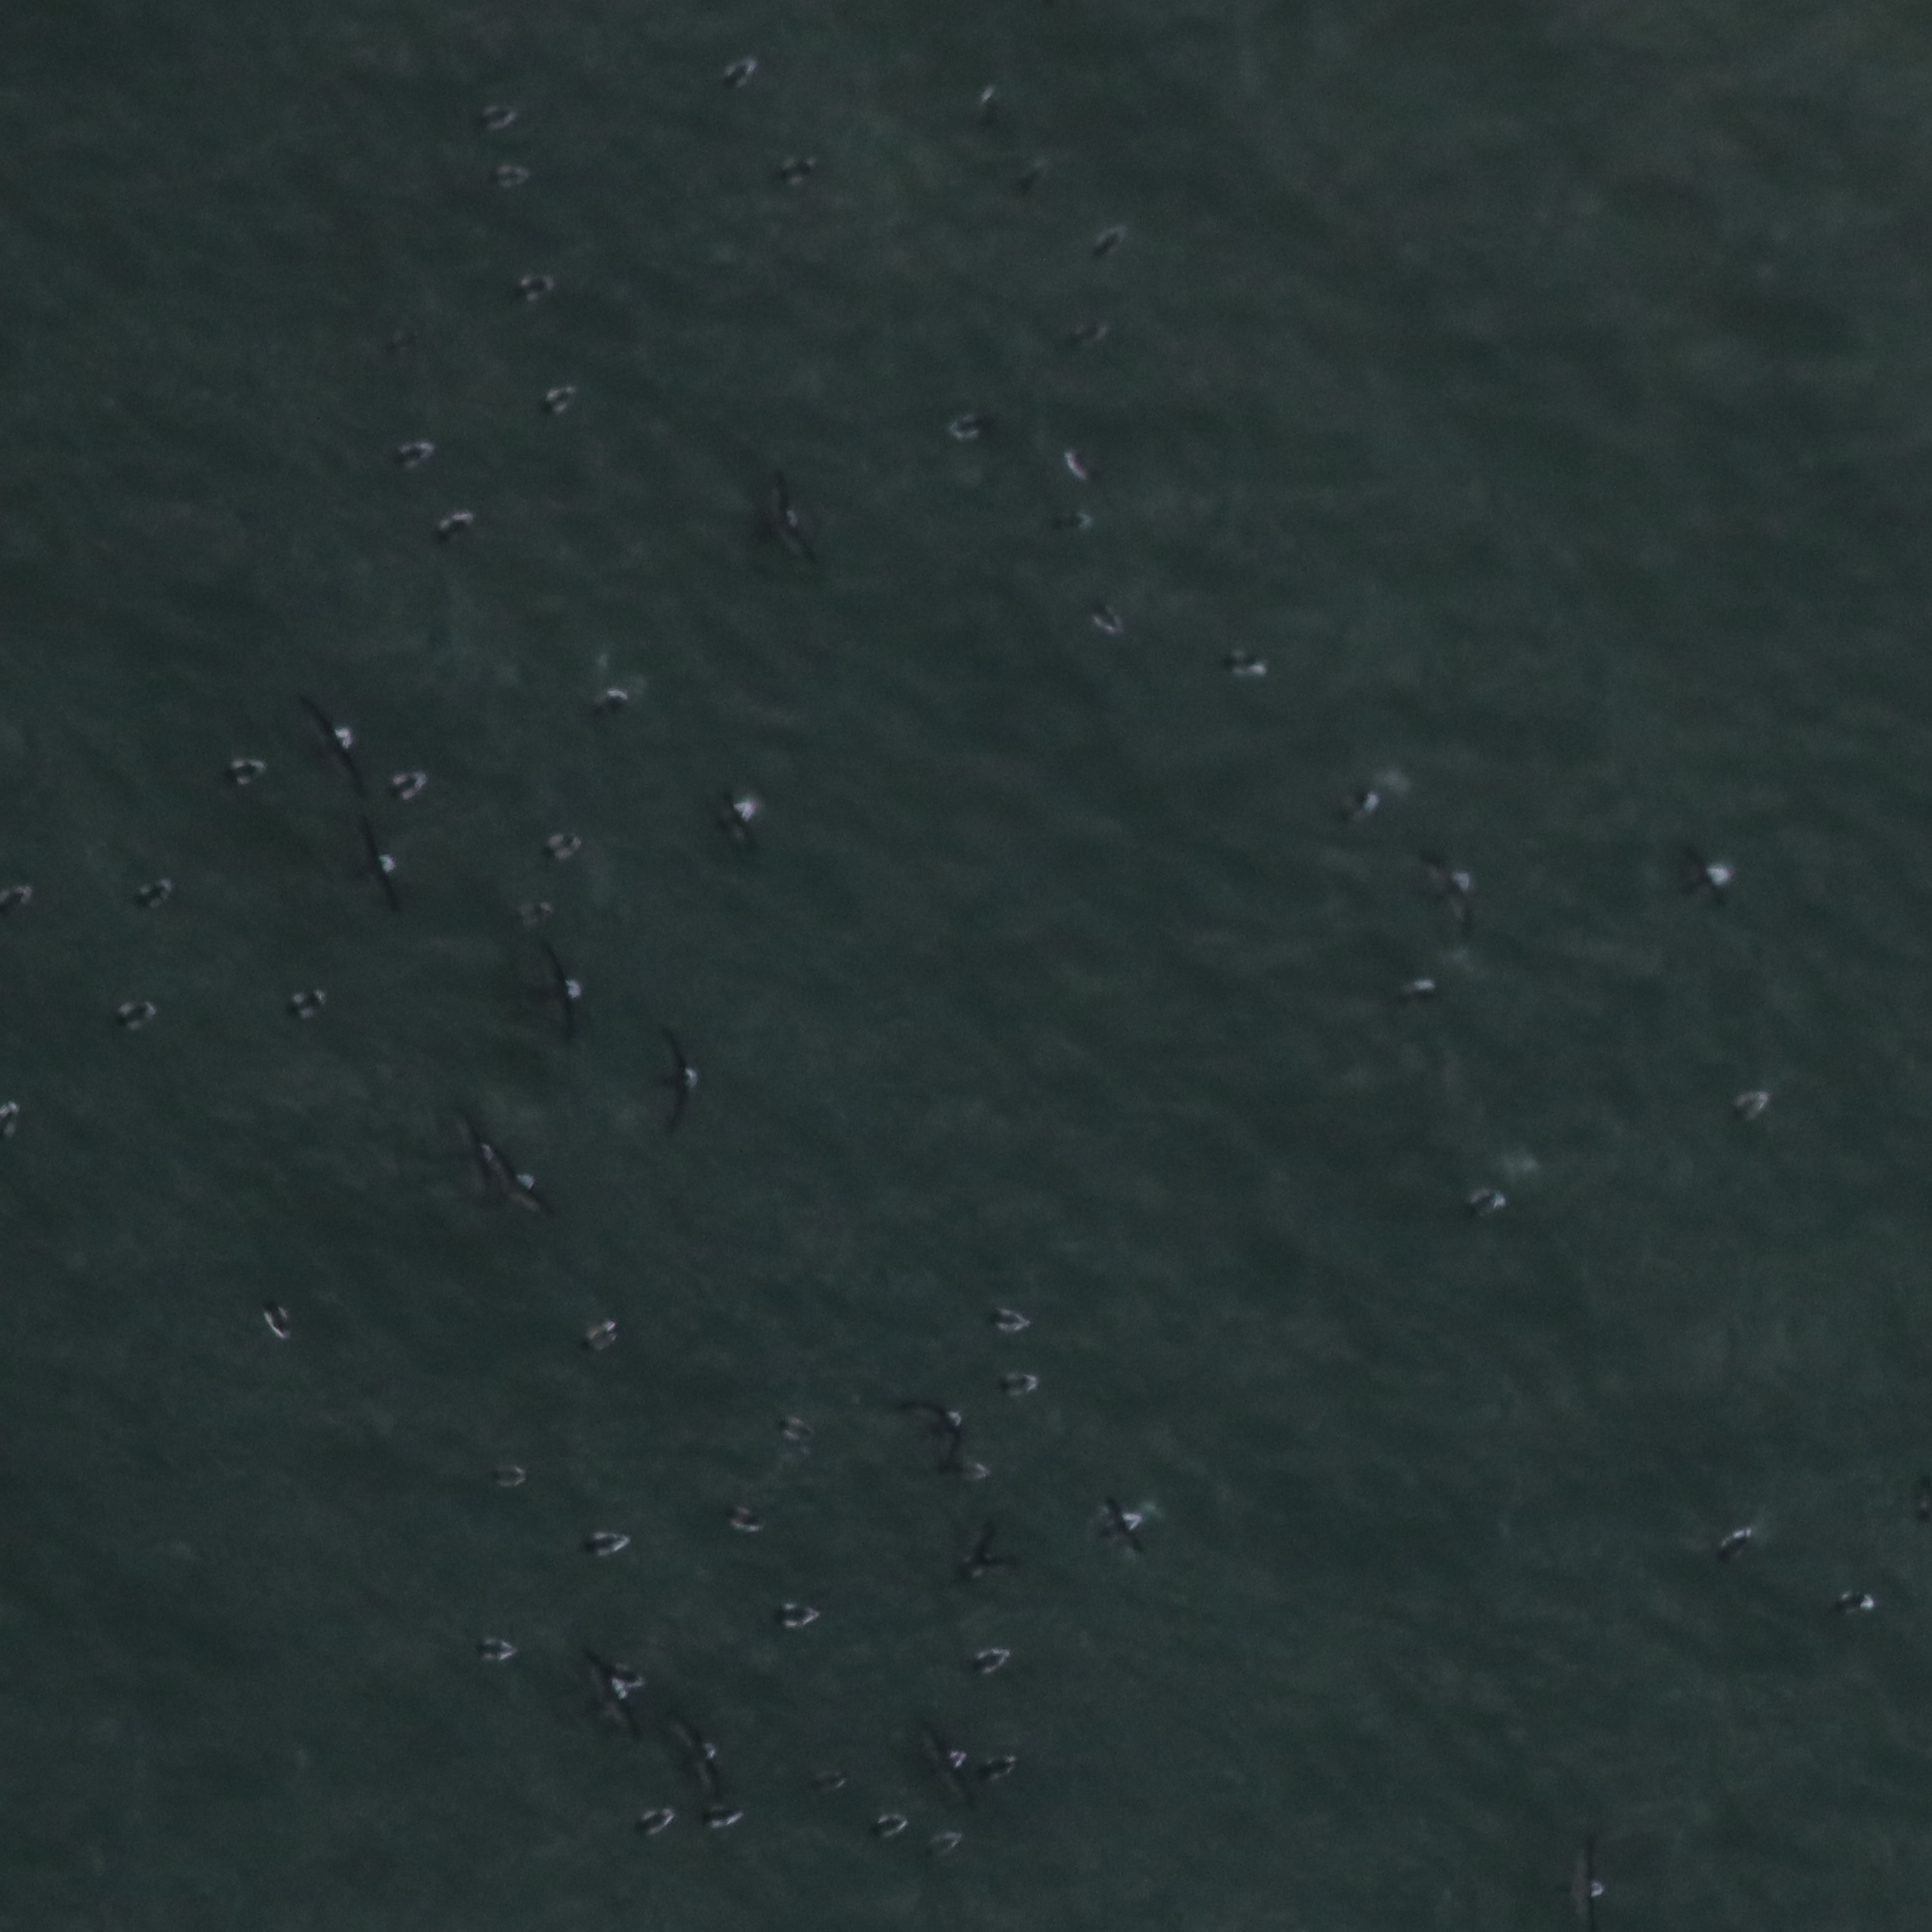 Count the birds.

70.